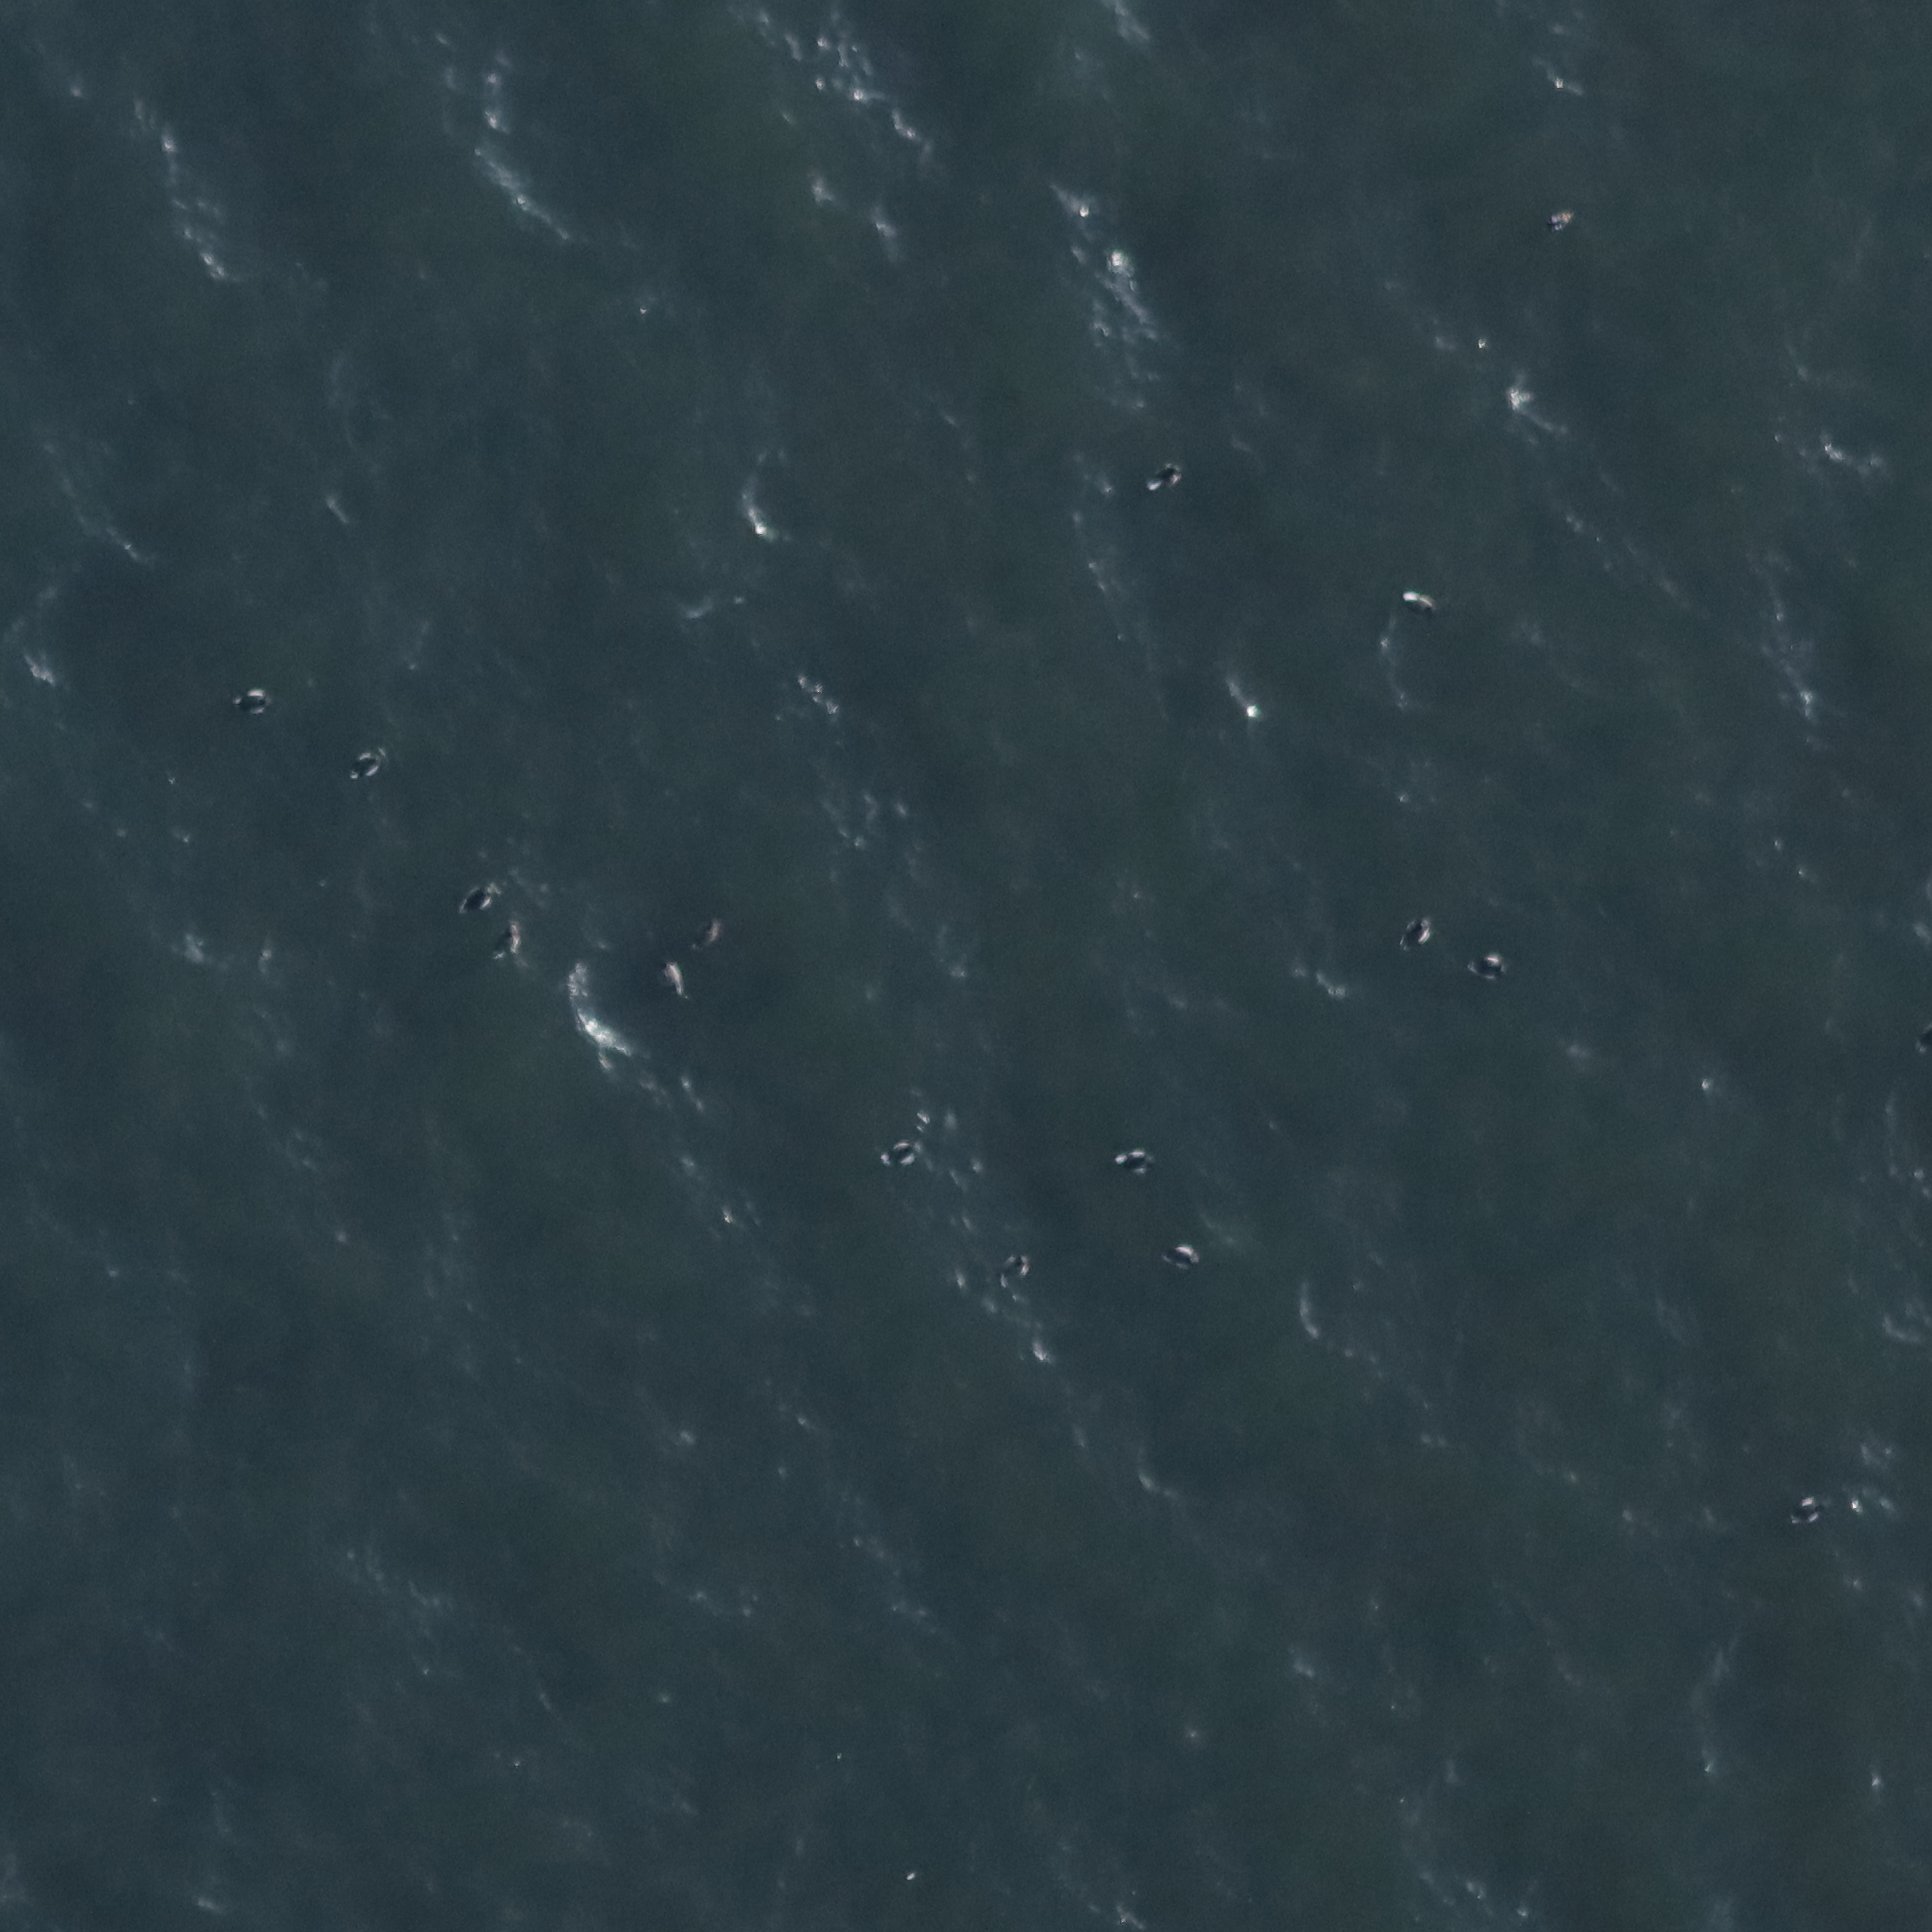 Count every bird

16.